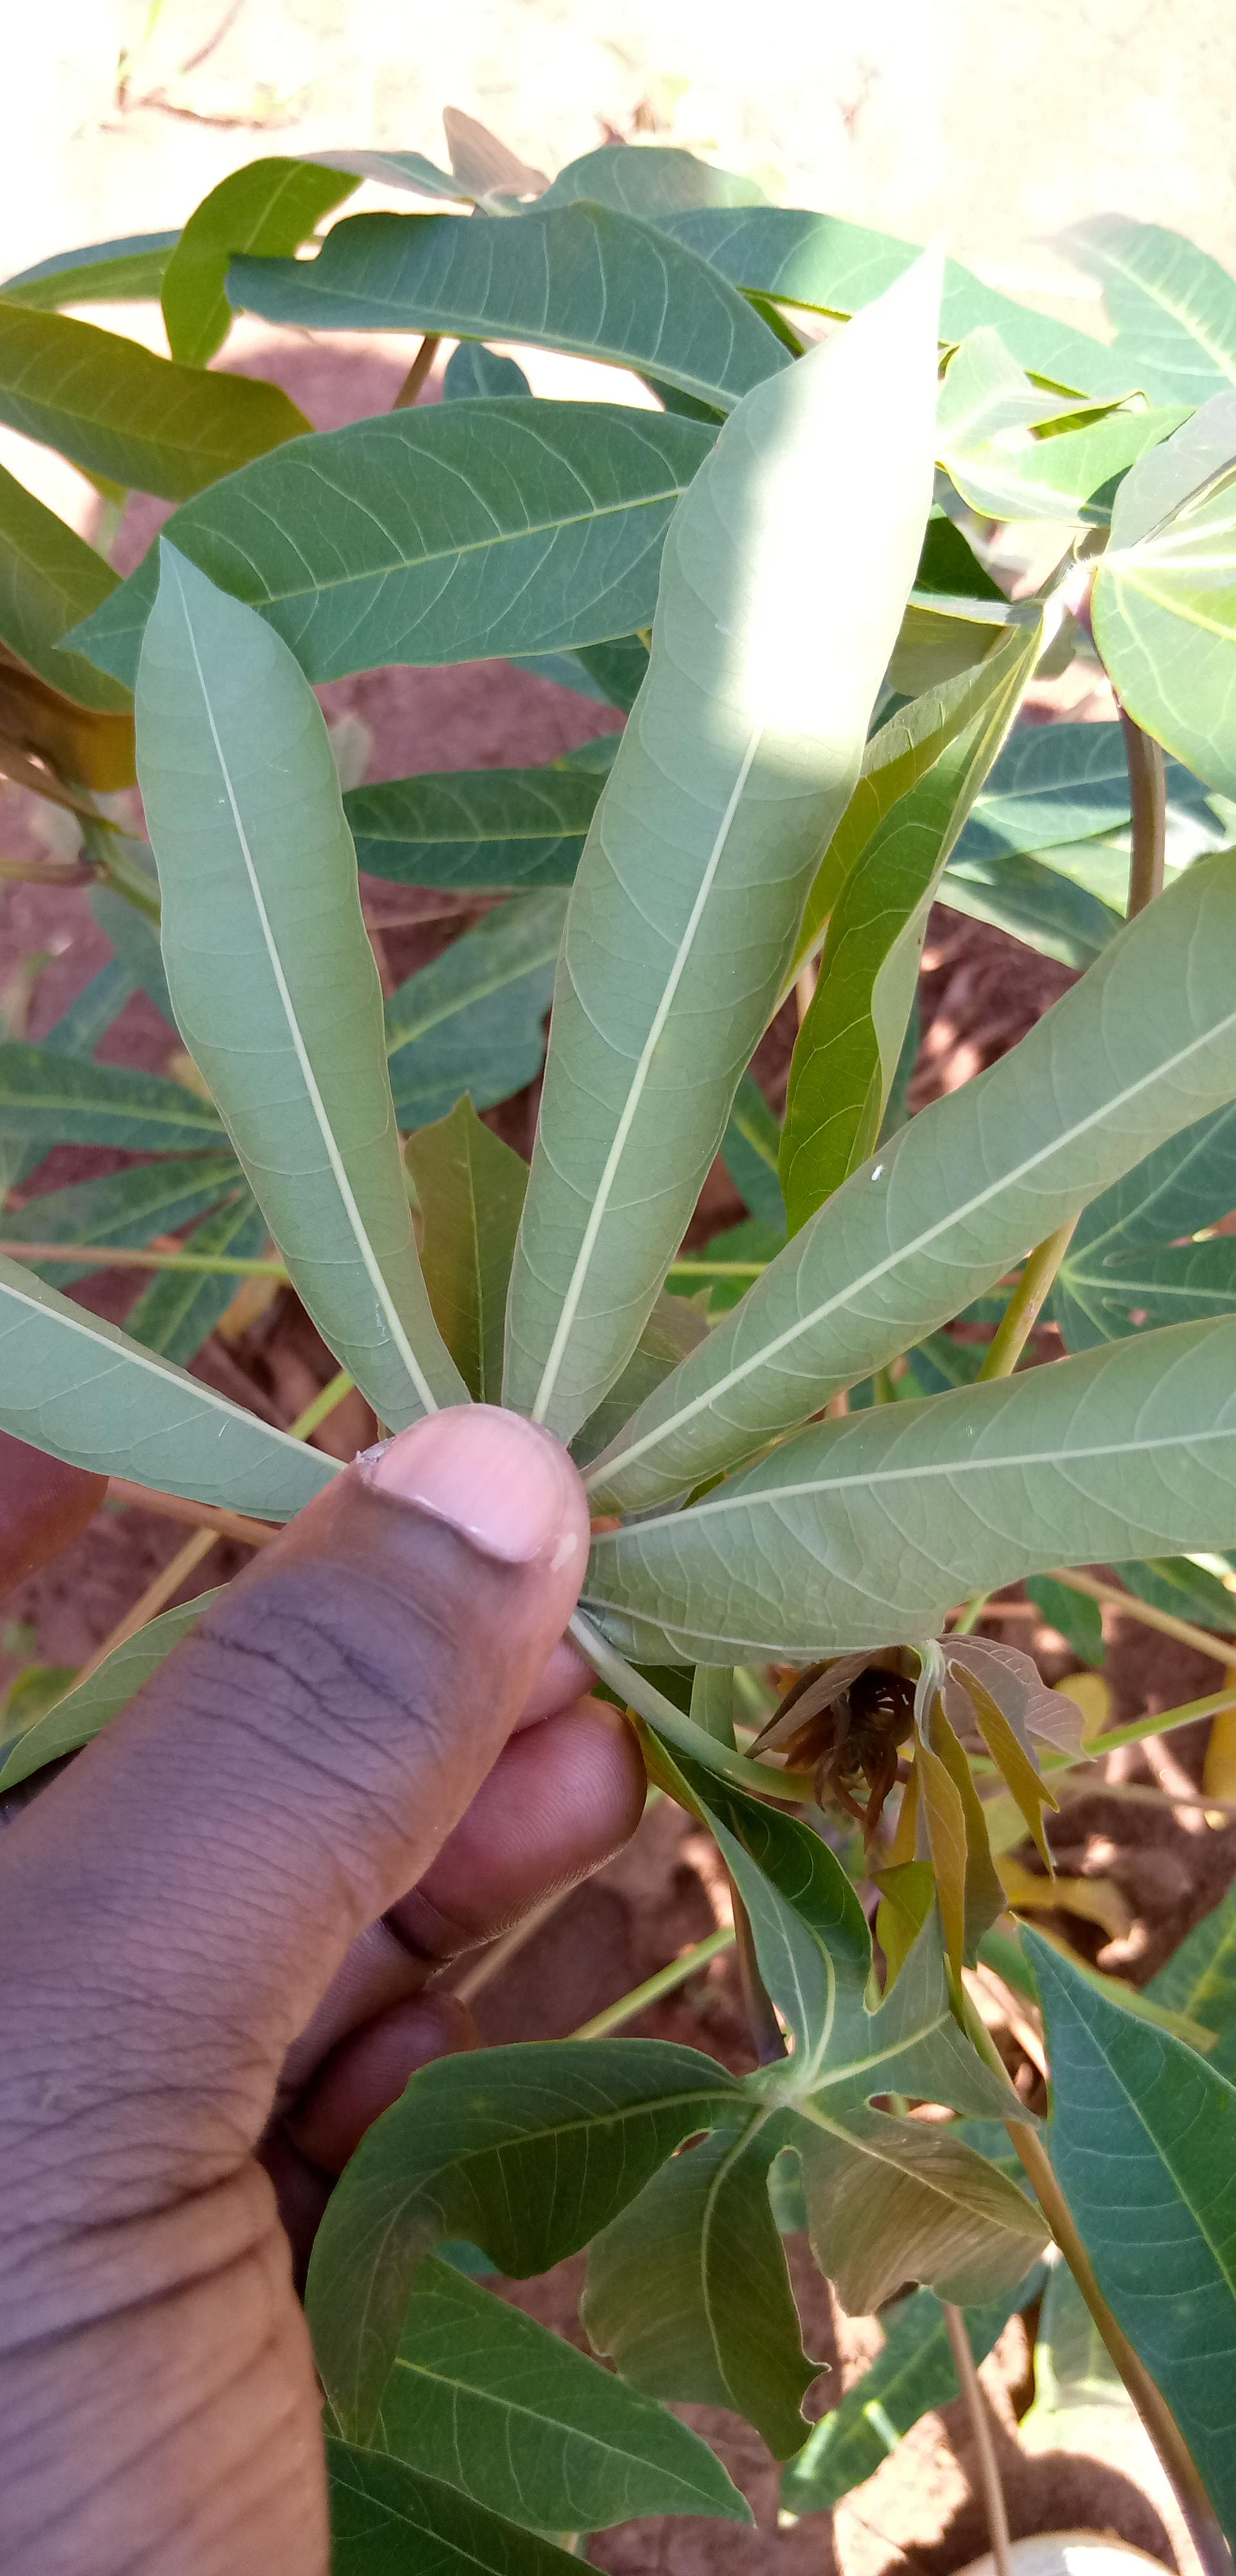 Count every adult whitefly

1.